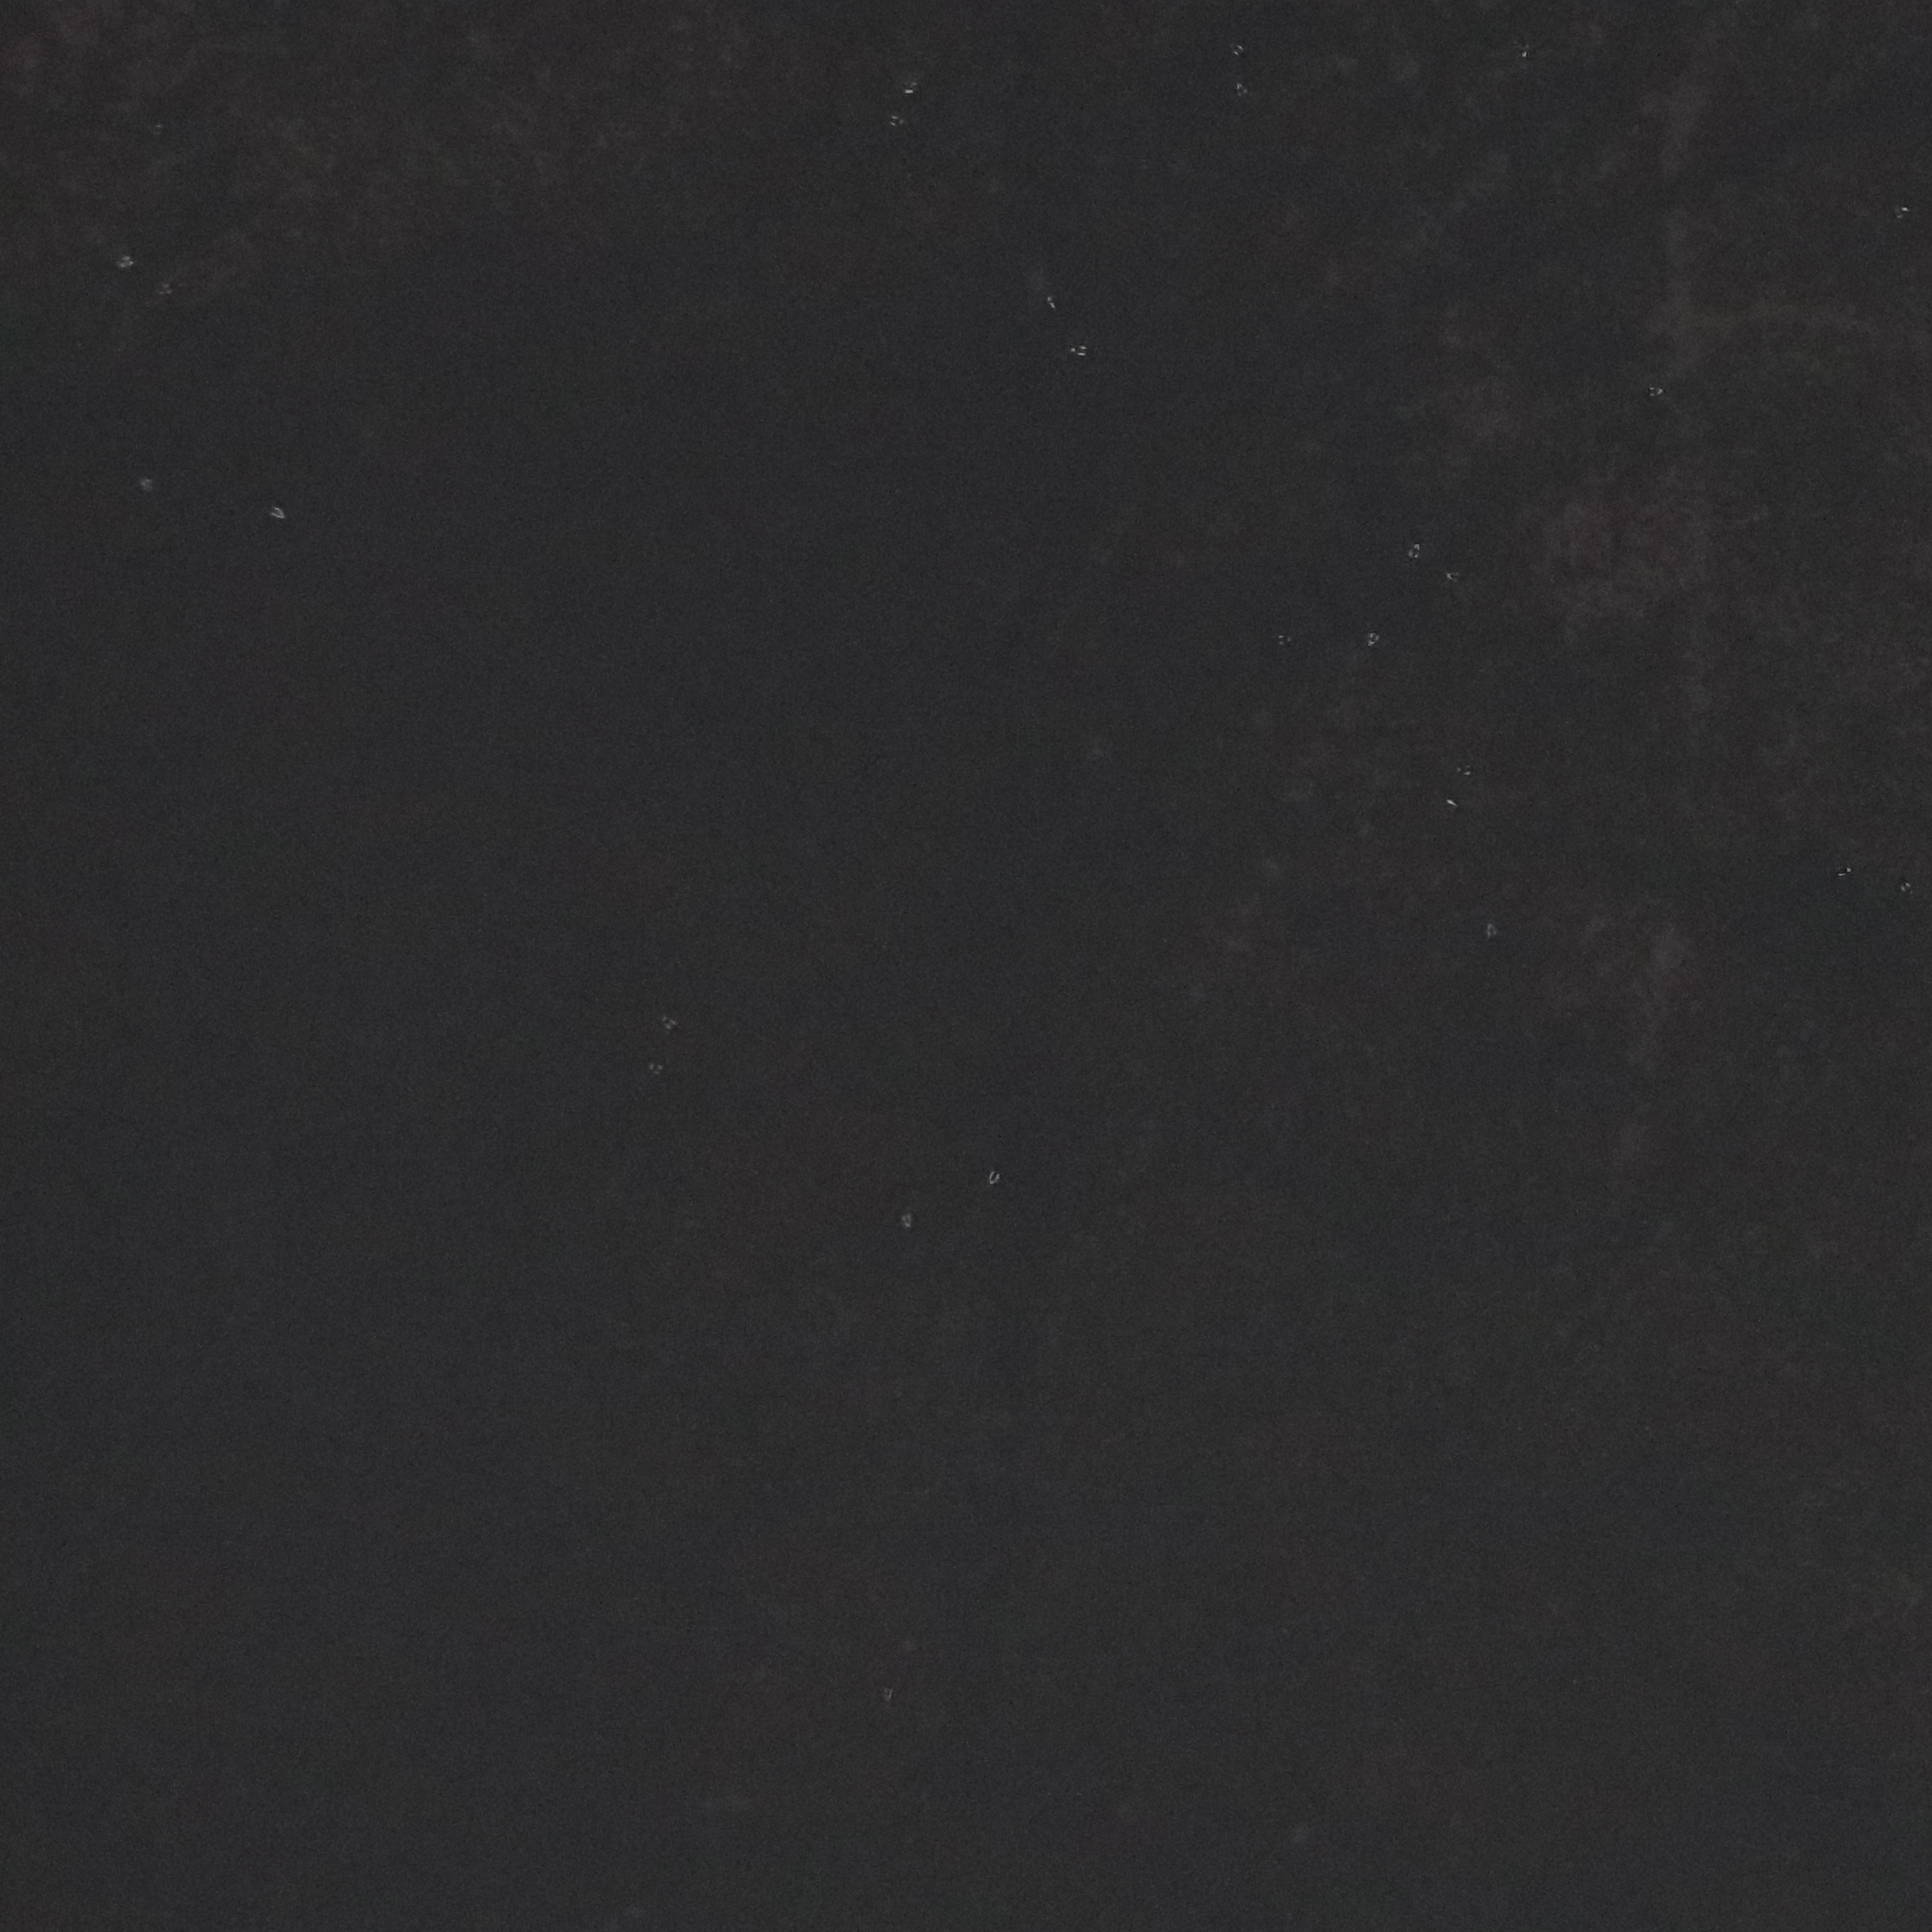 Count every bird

28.